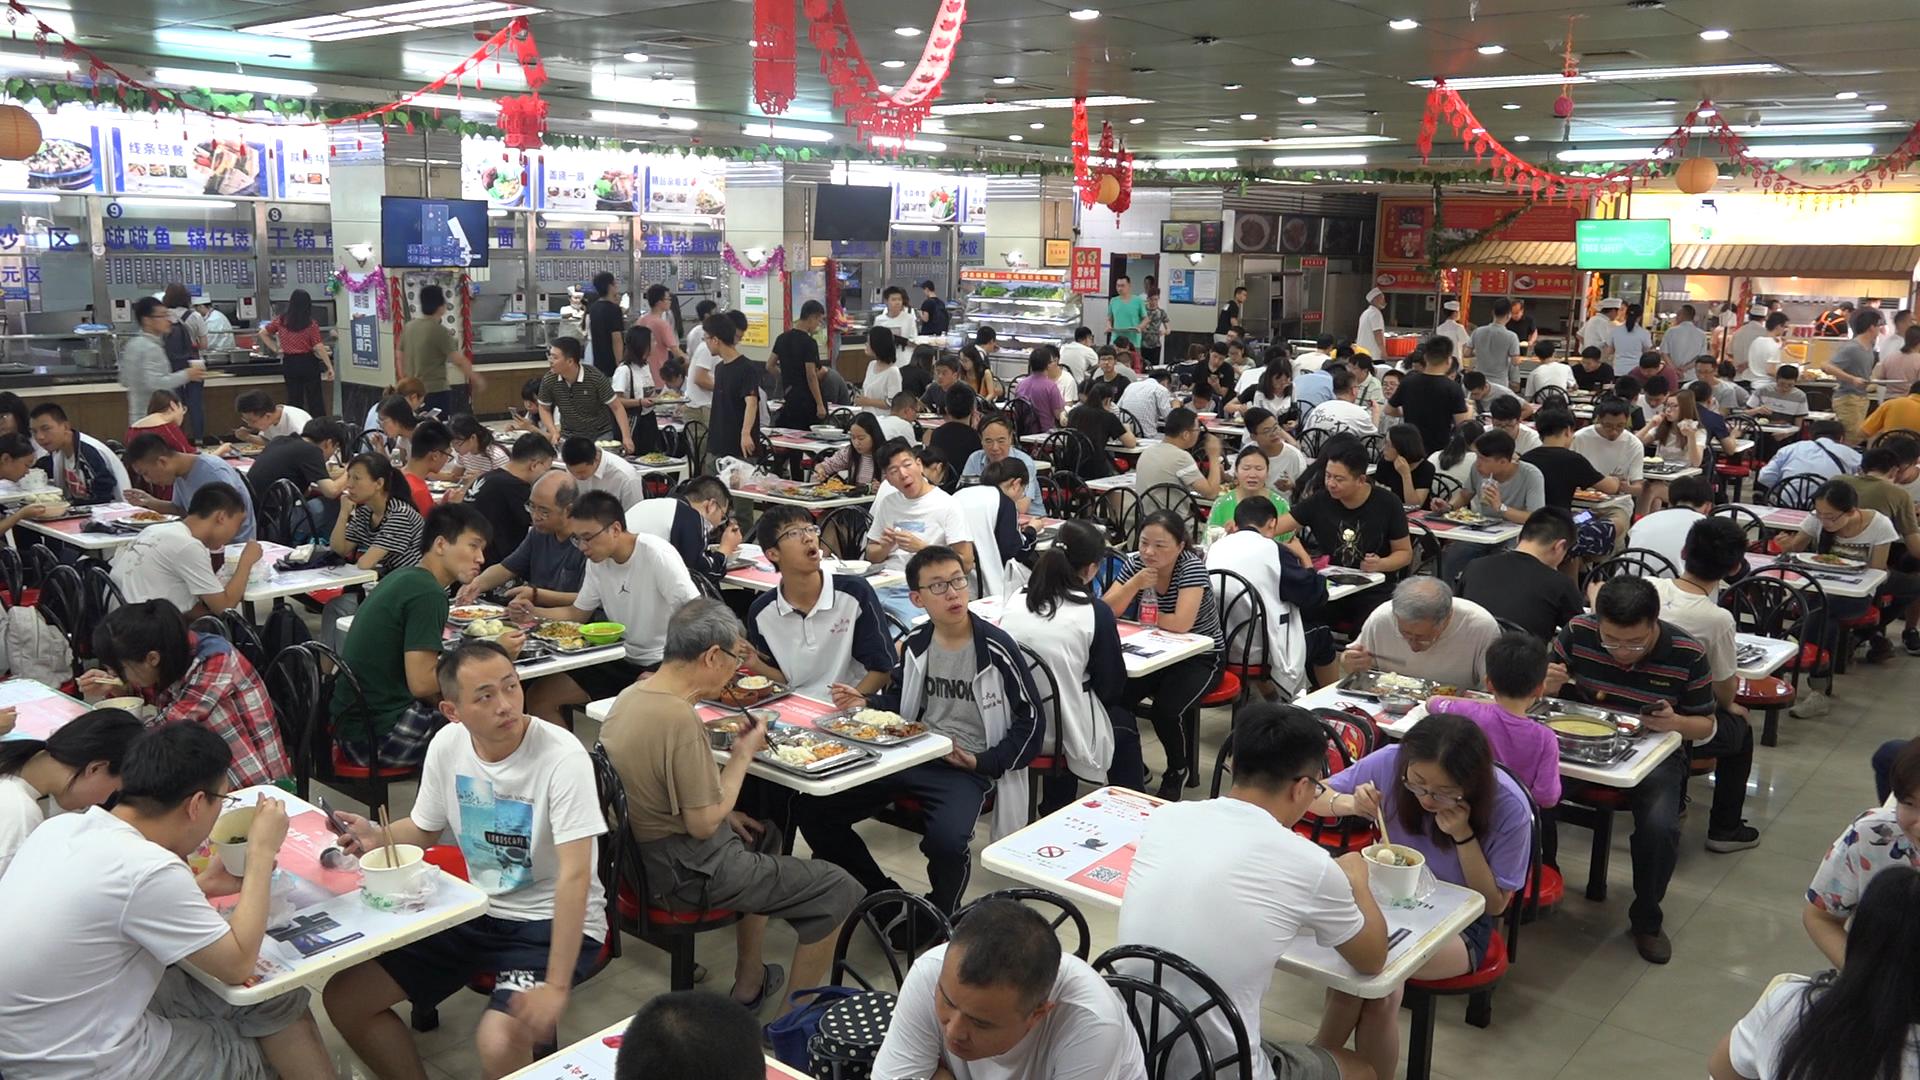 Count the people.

152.